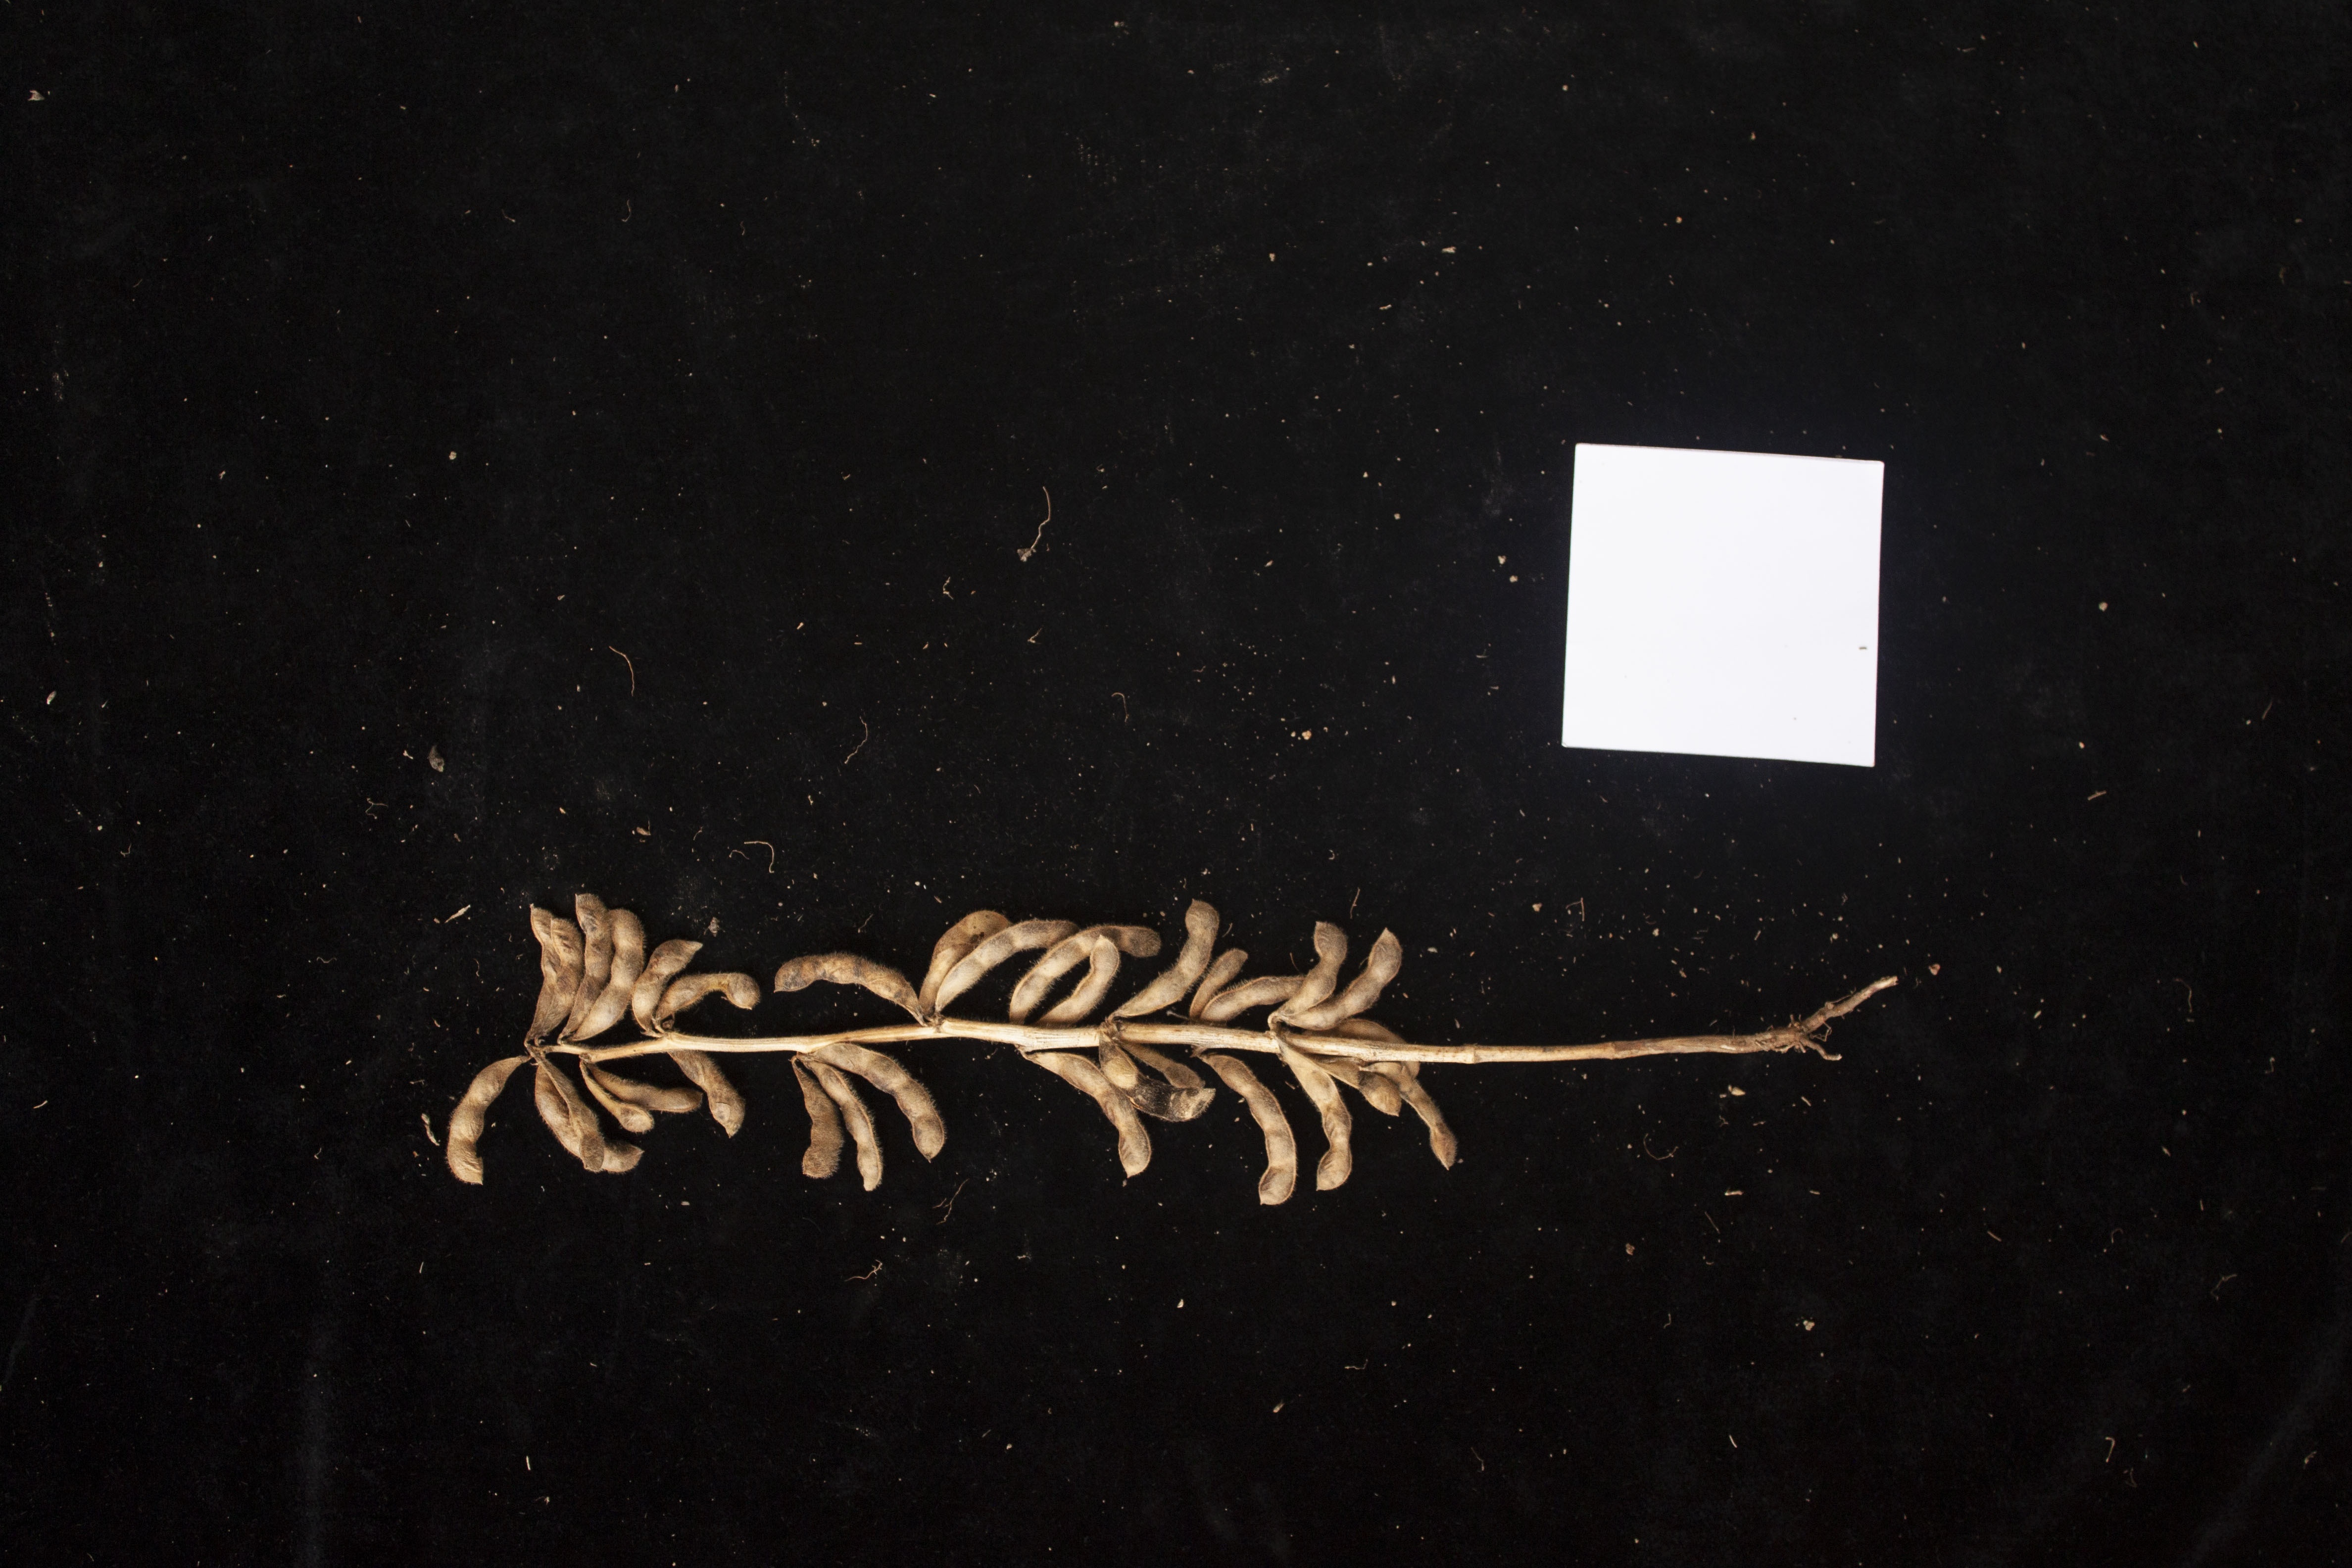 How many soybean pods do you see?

33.